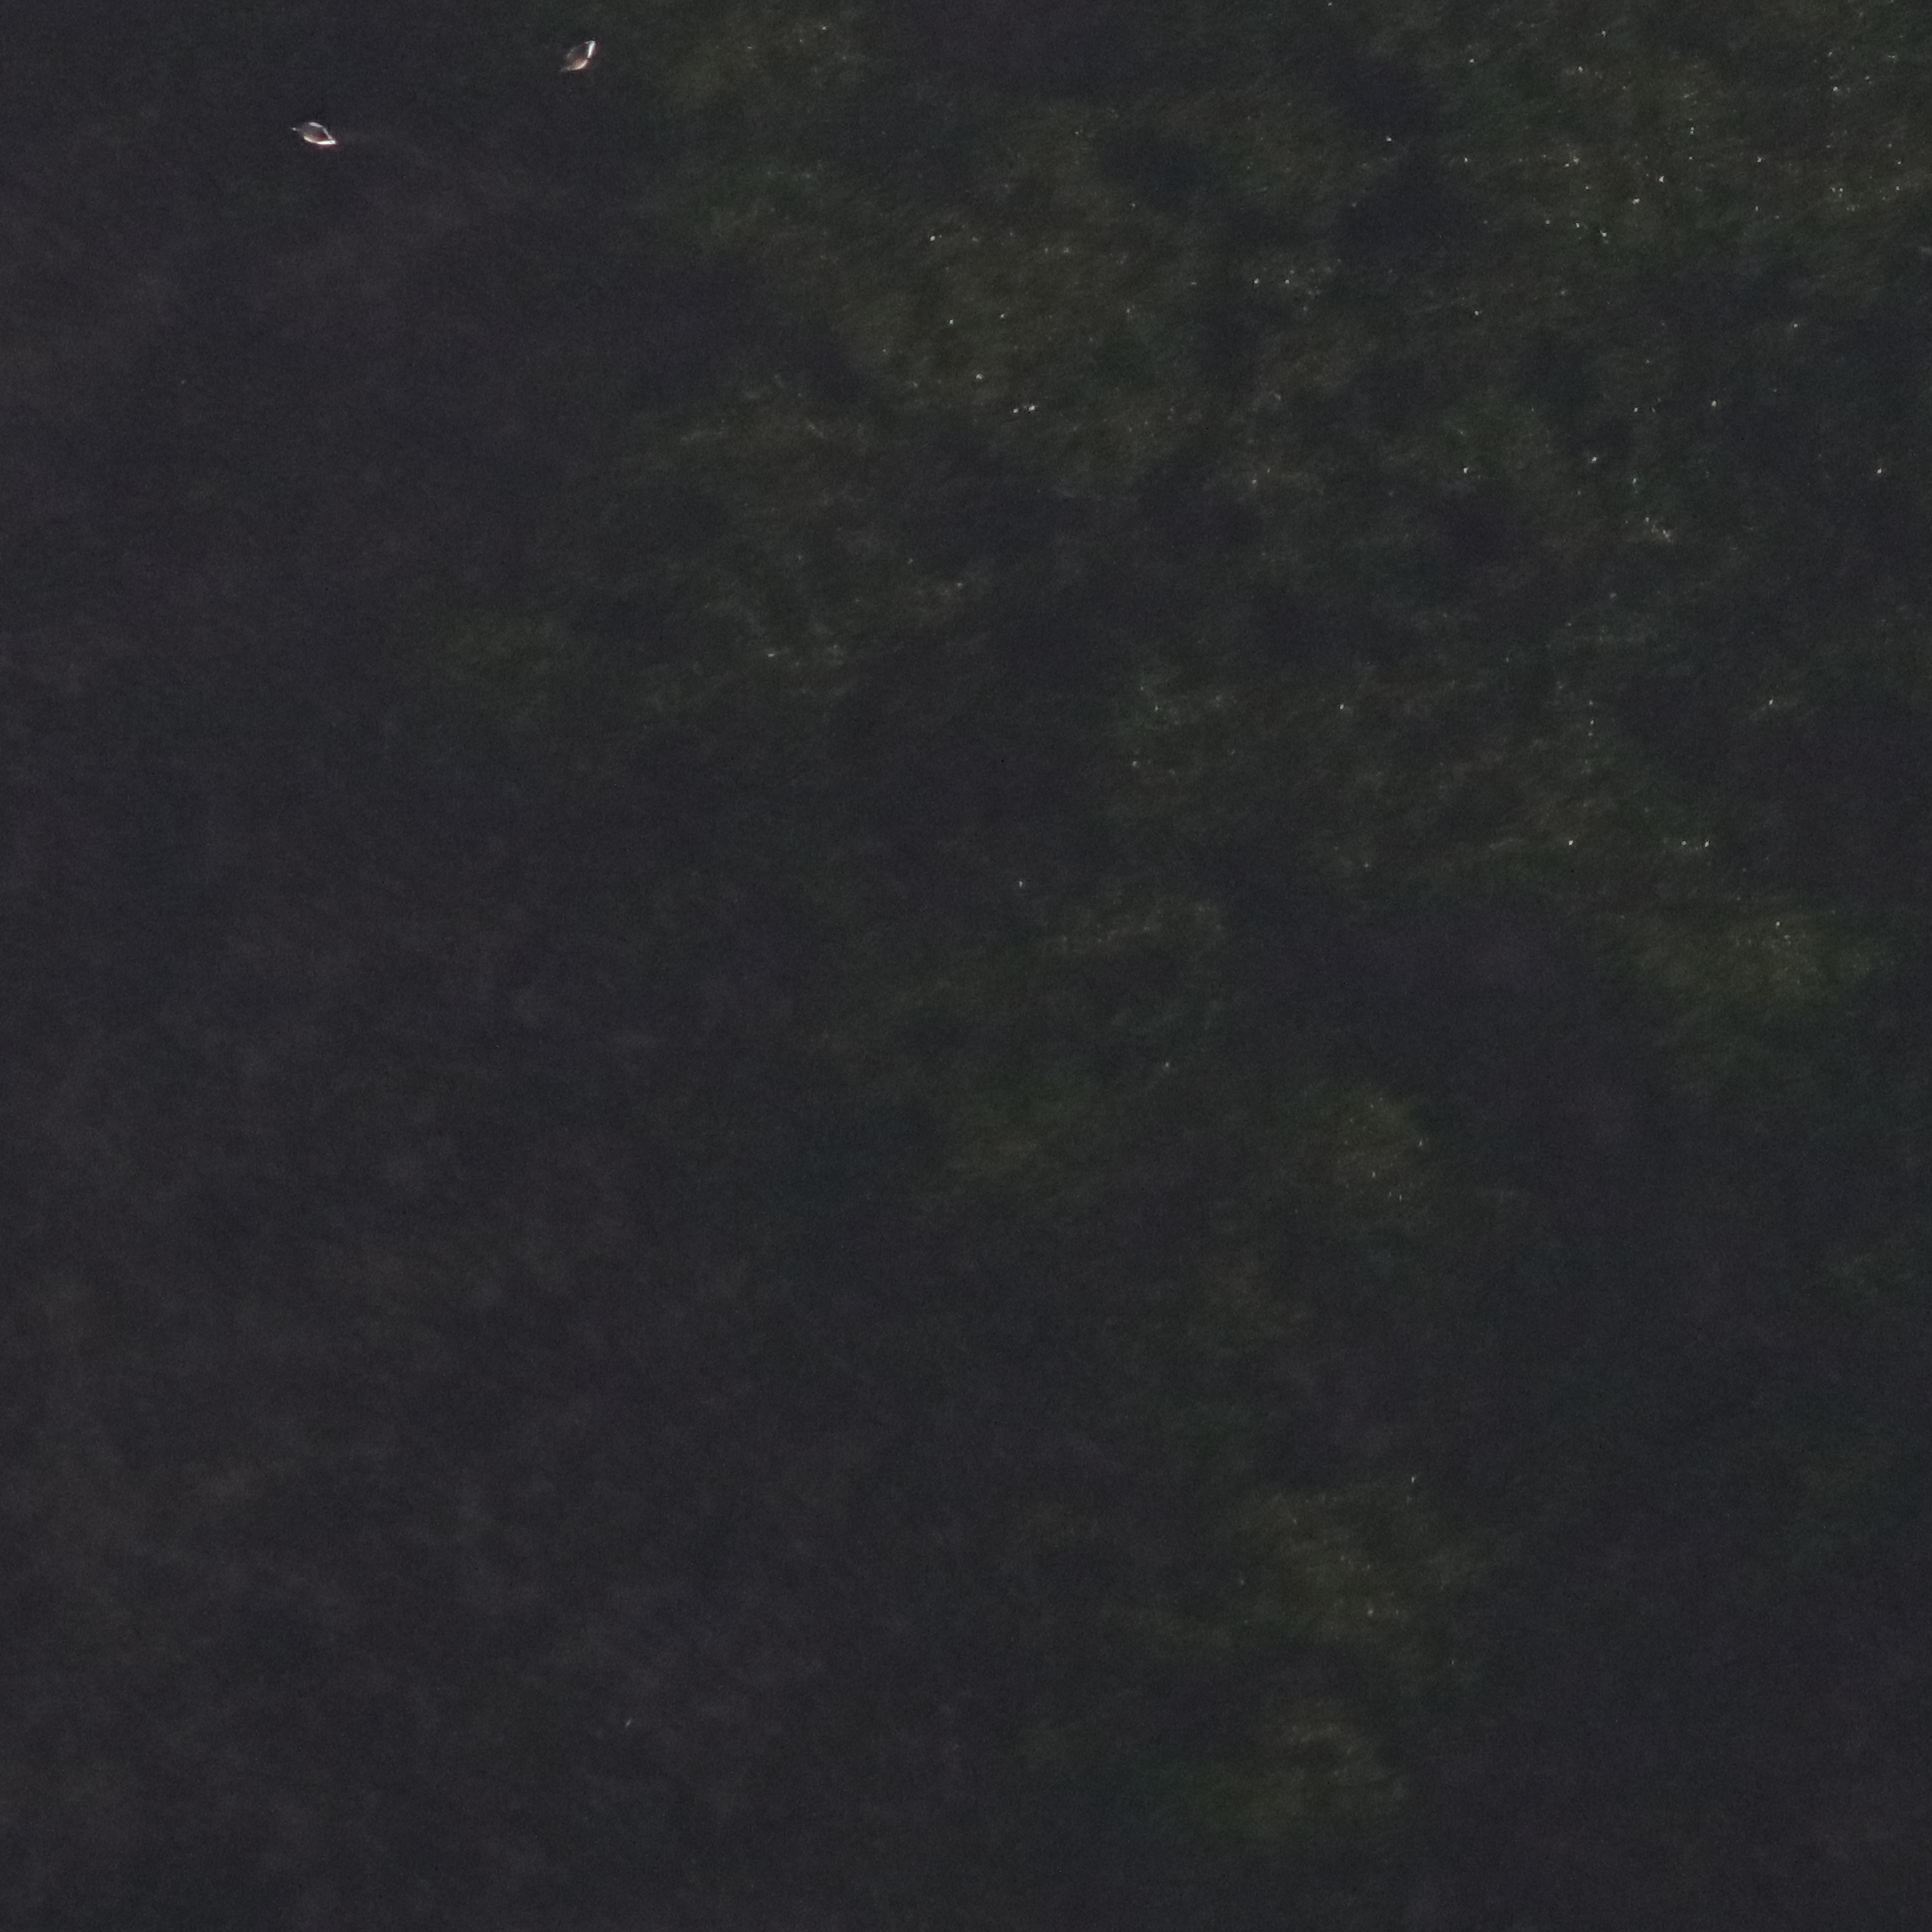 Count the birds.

2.